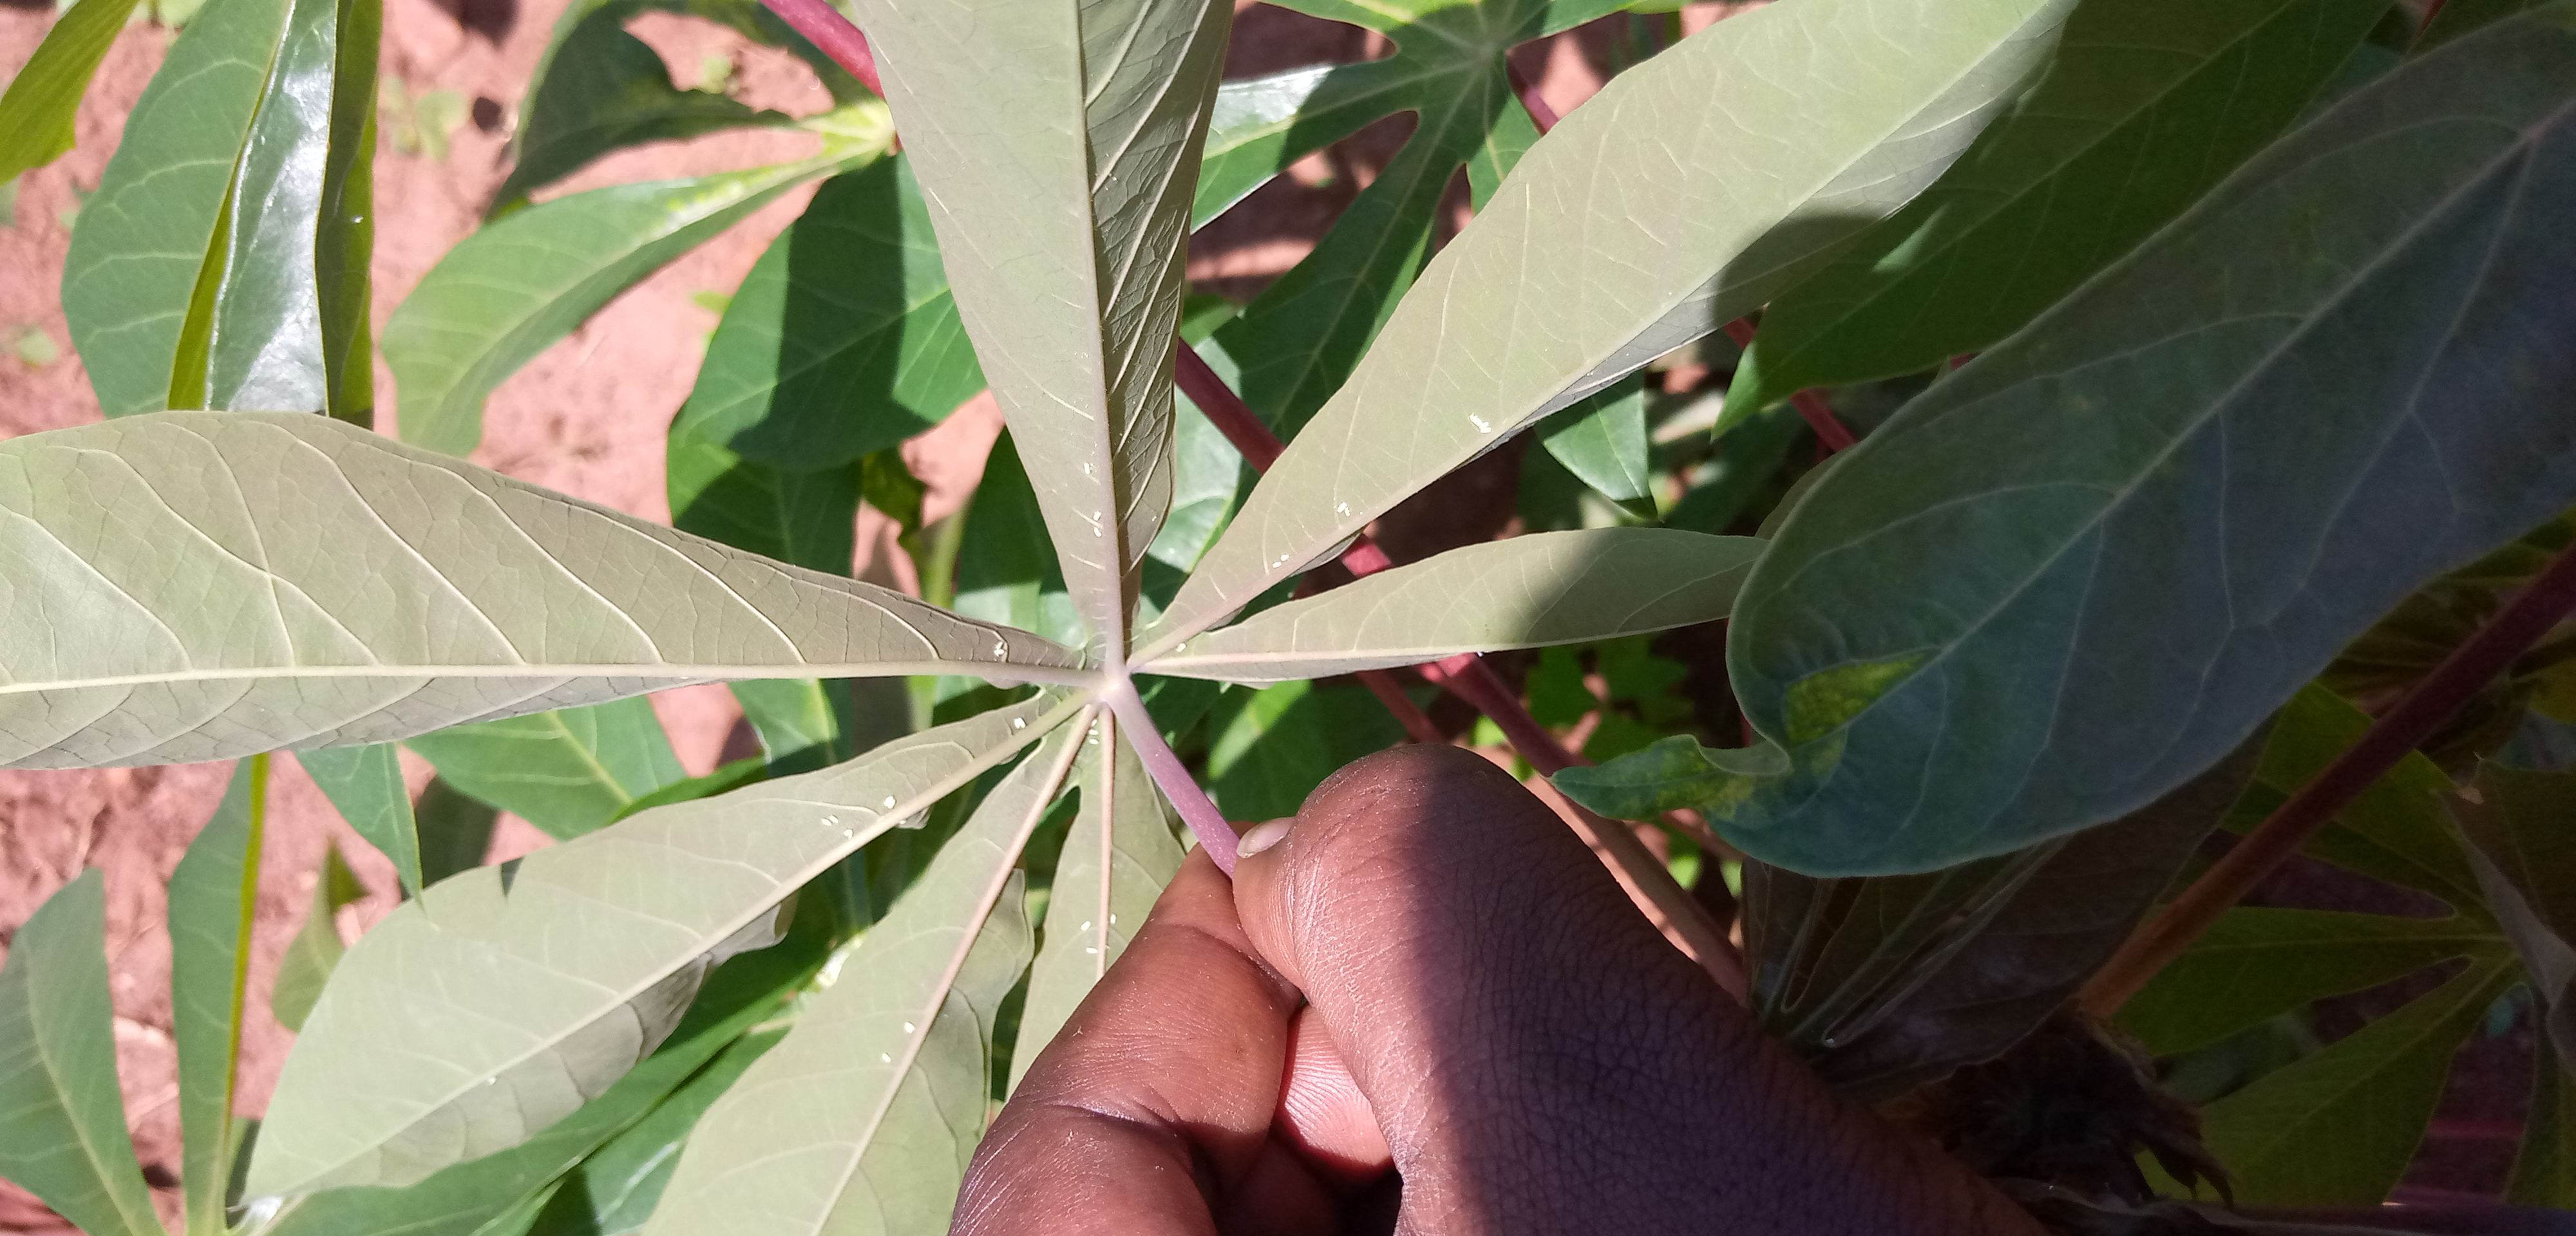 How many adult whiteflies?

19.